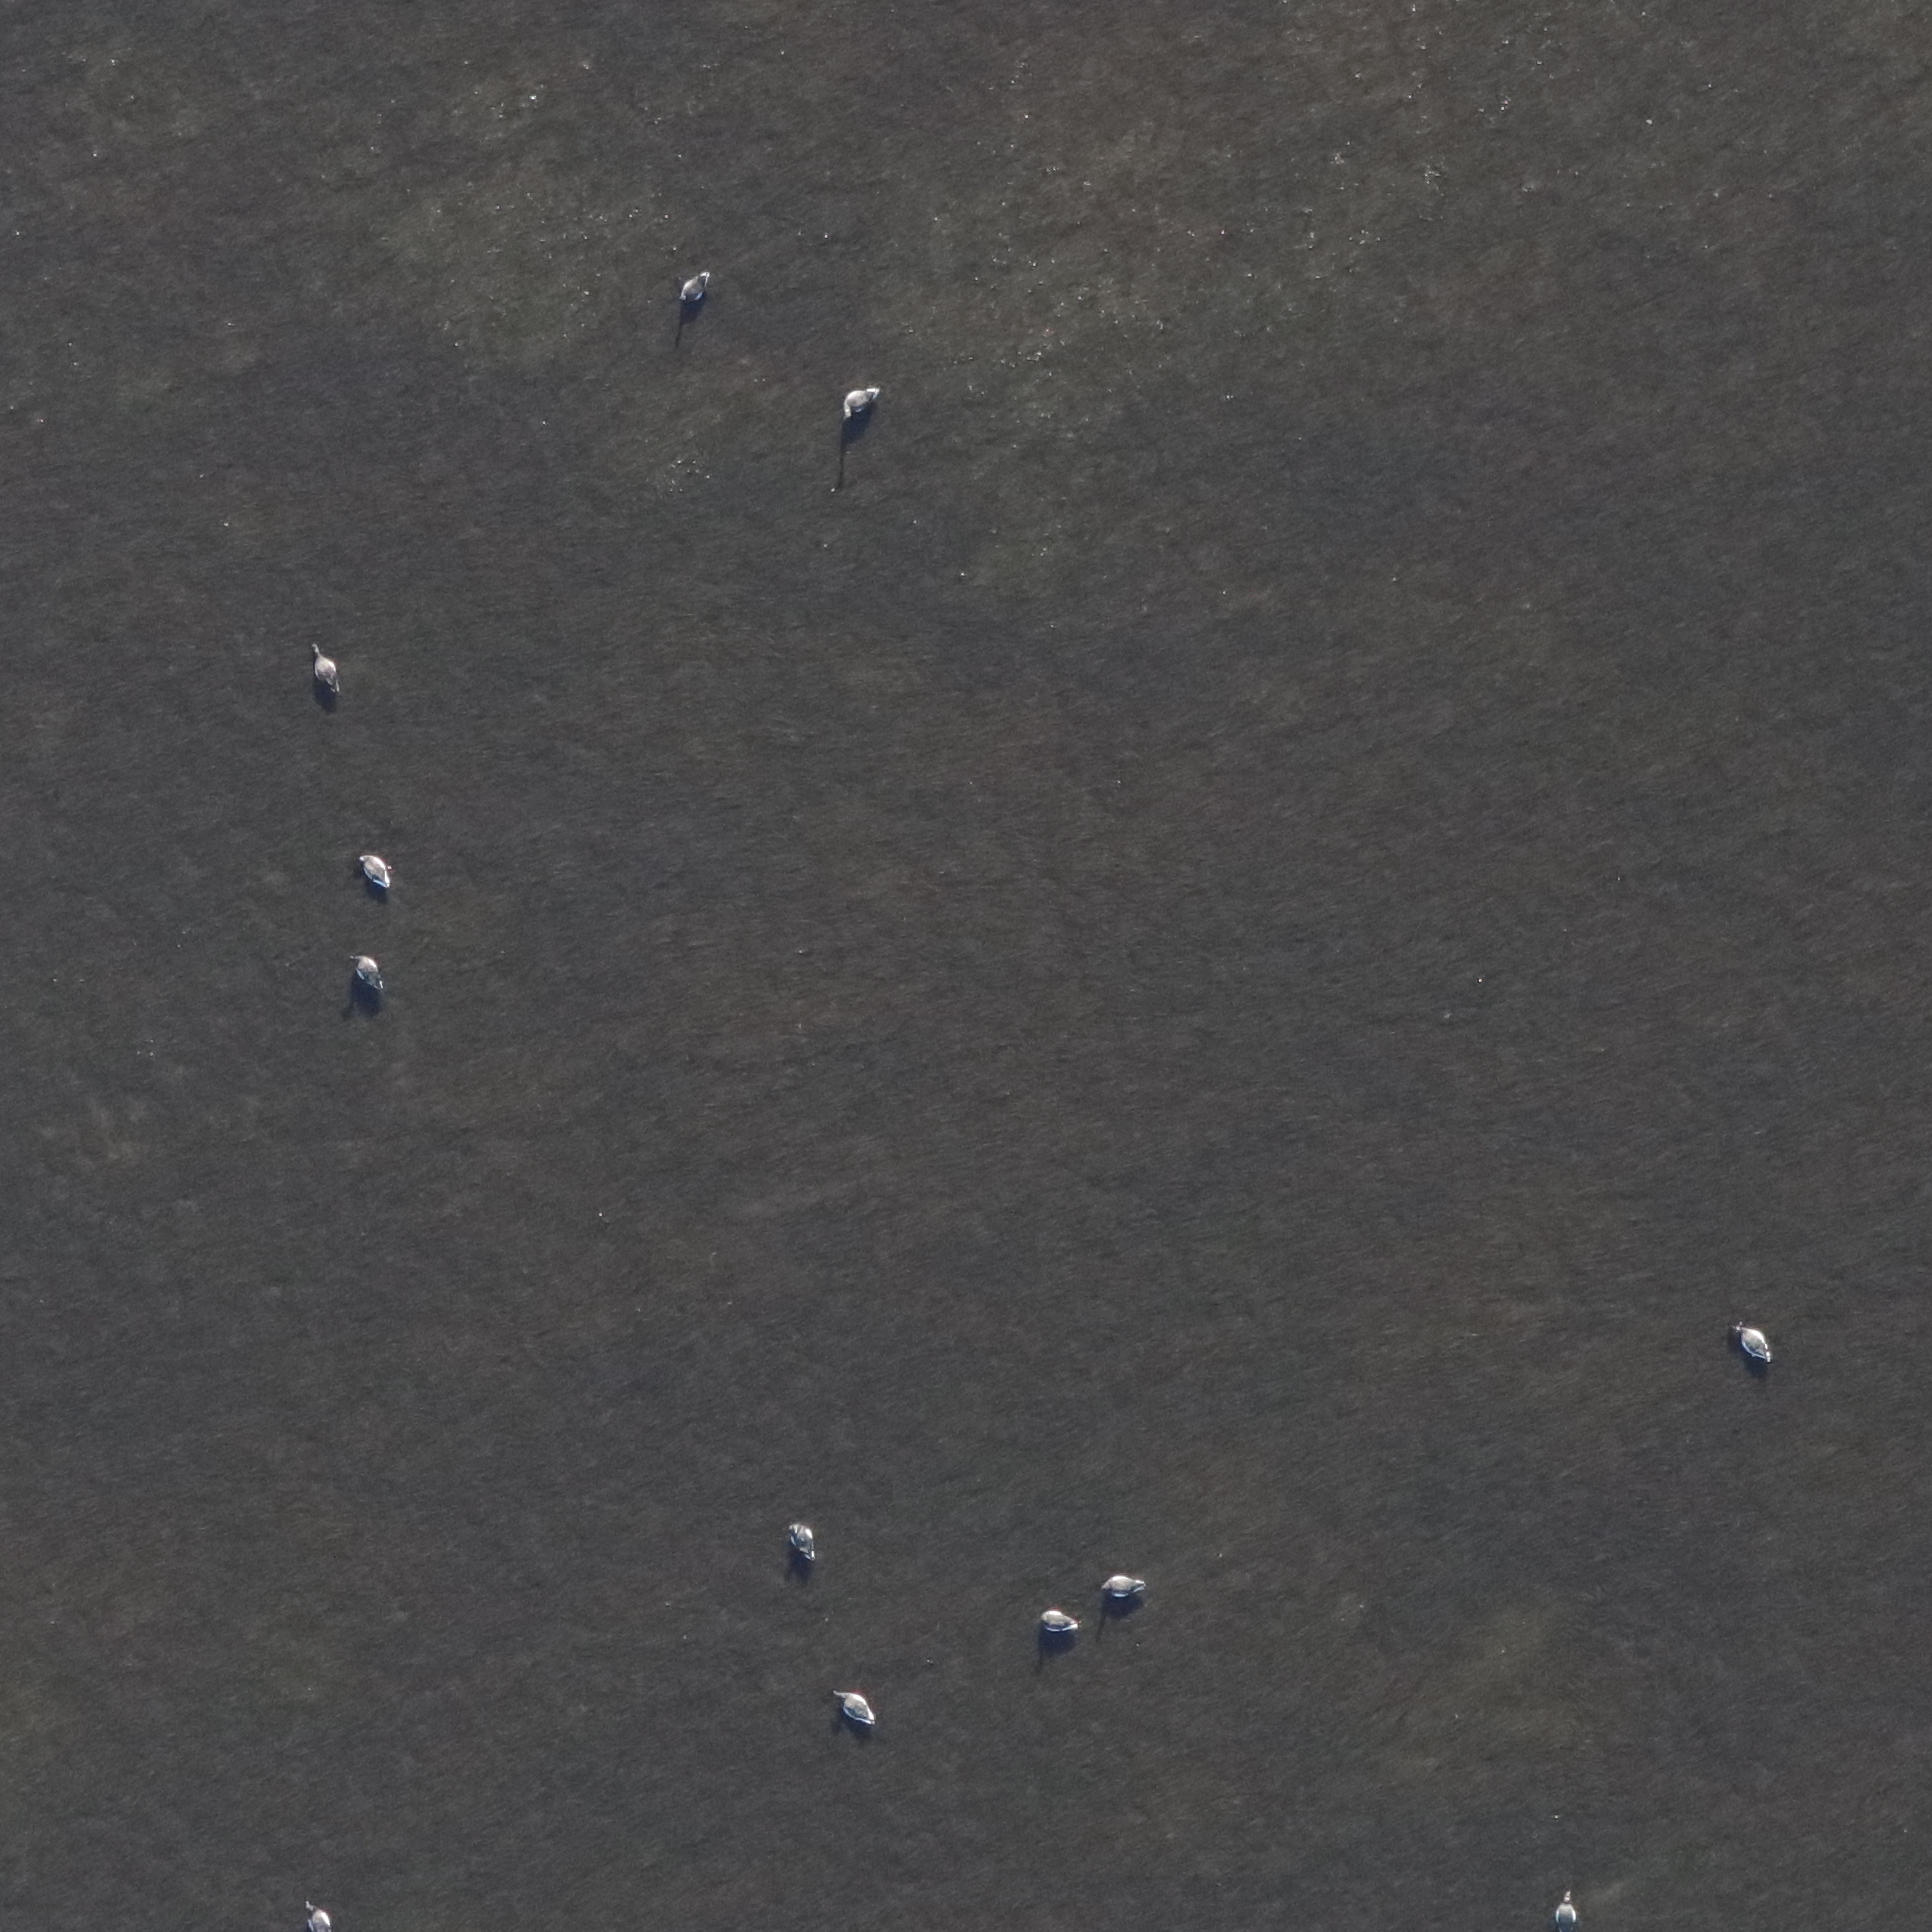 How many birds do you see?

12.